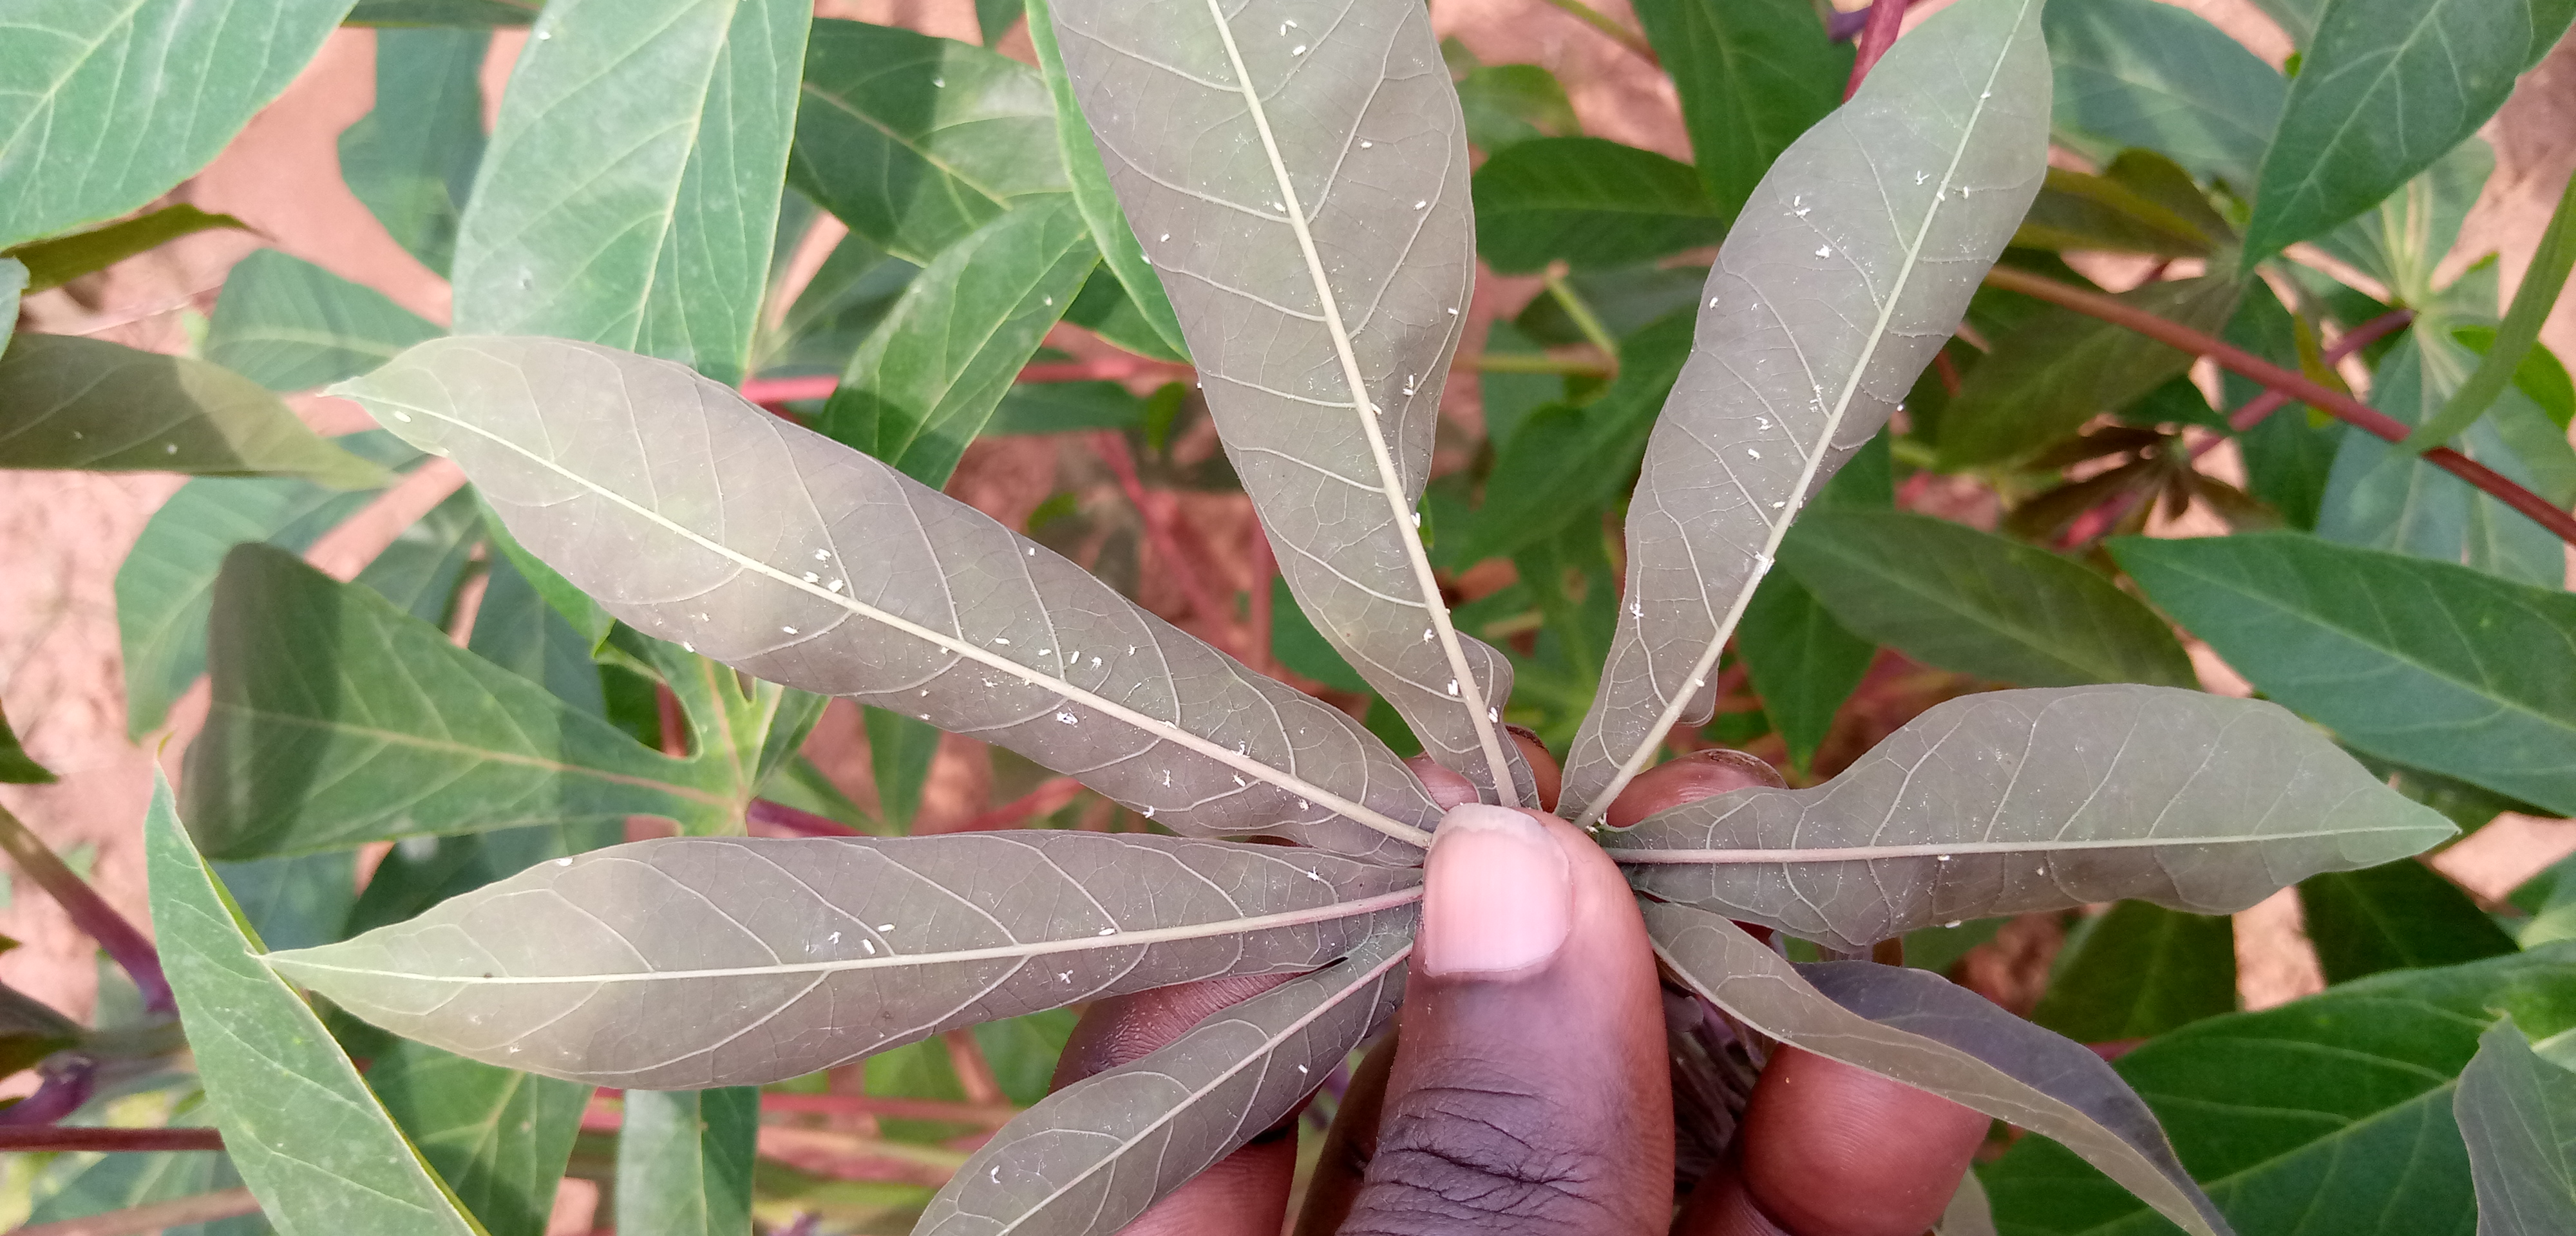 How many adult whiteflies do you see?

53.